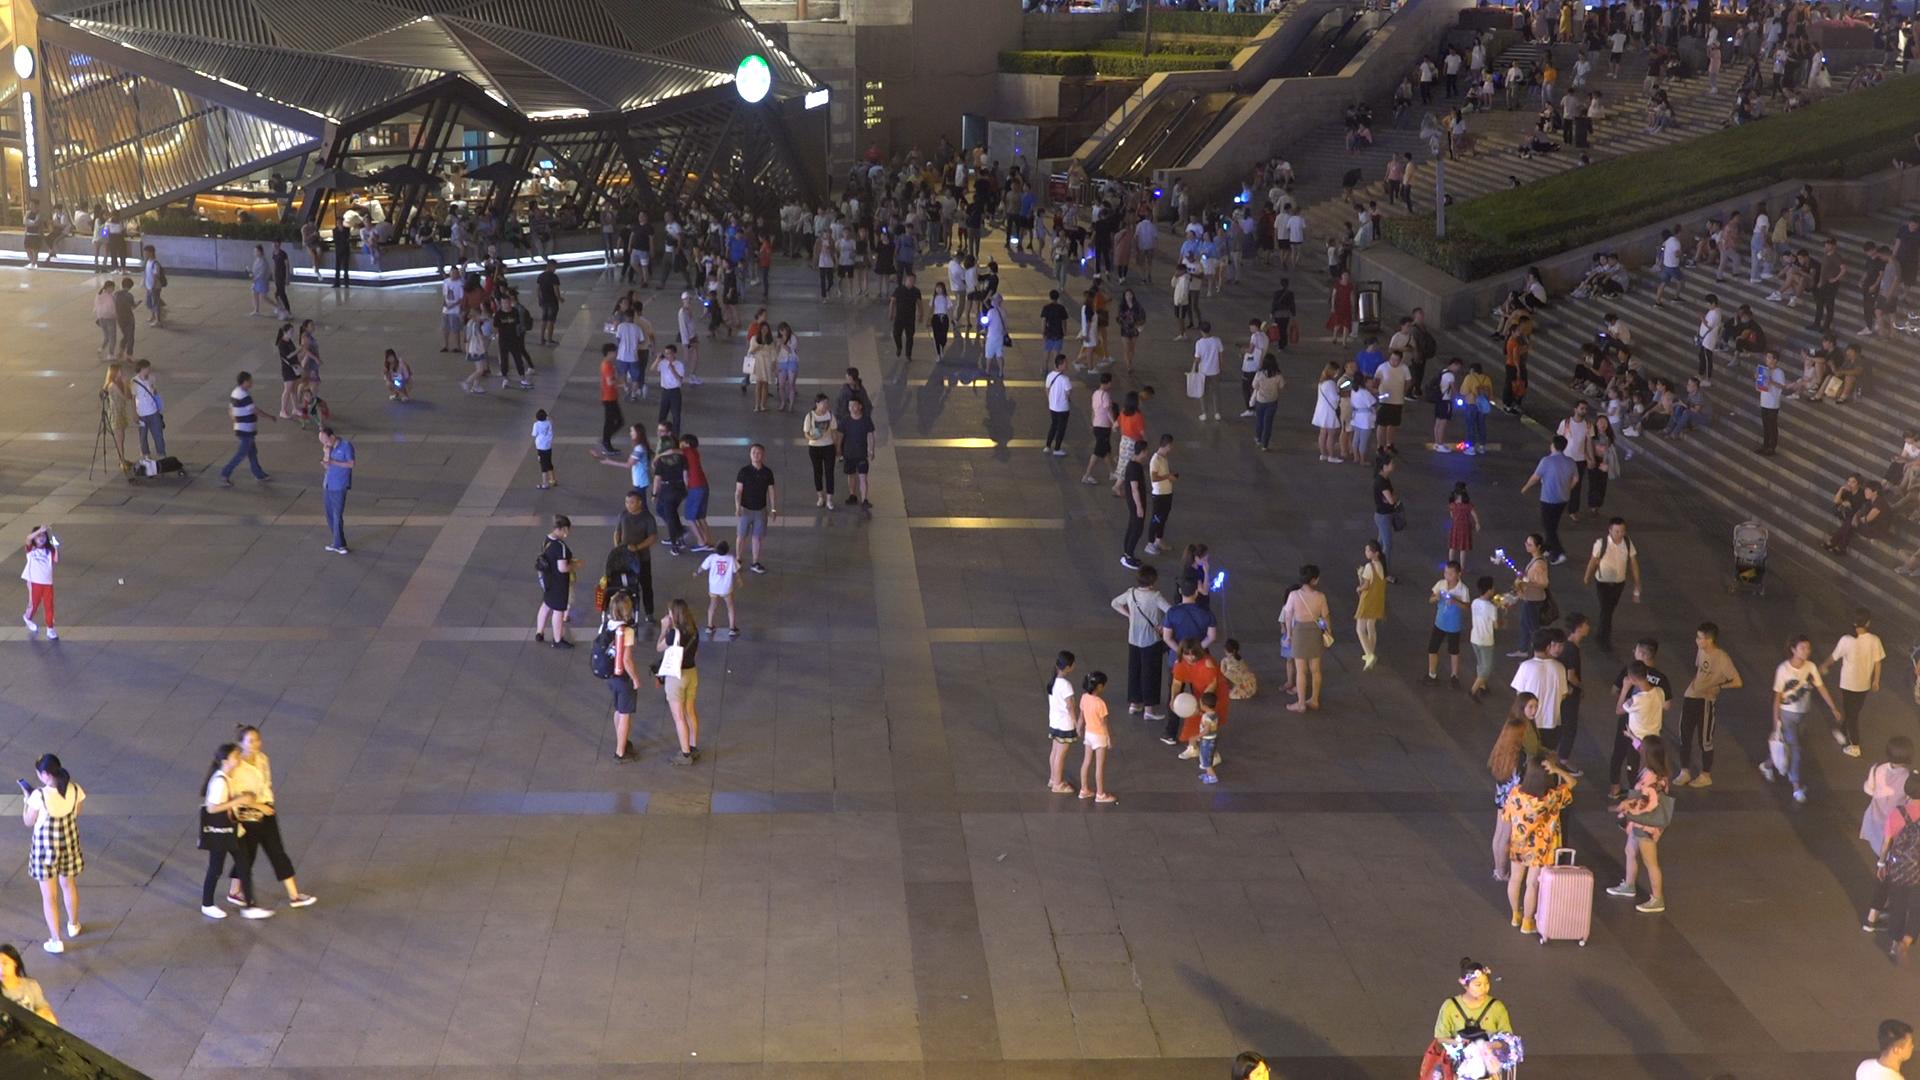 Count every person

361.